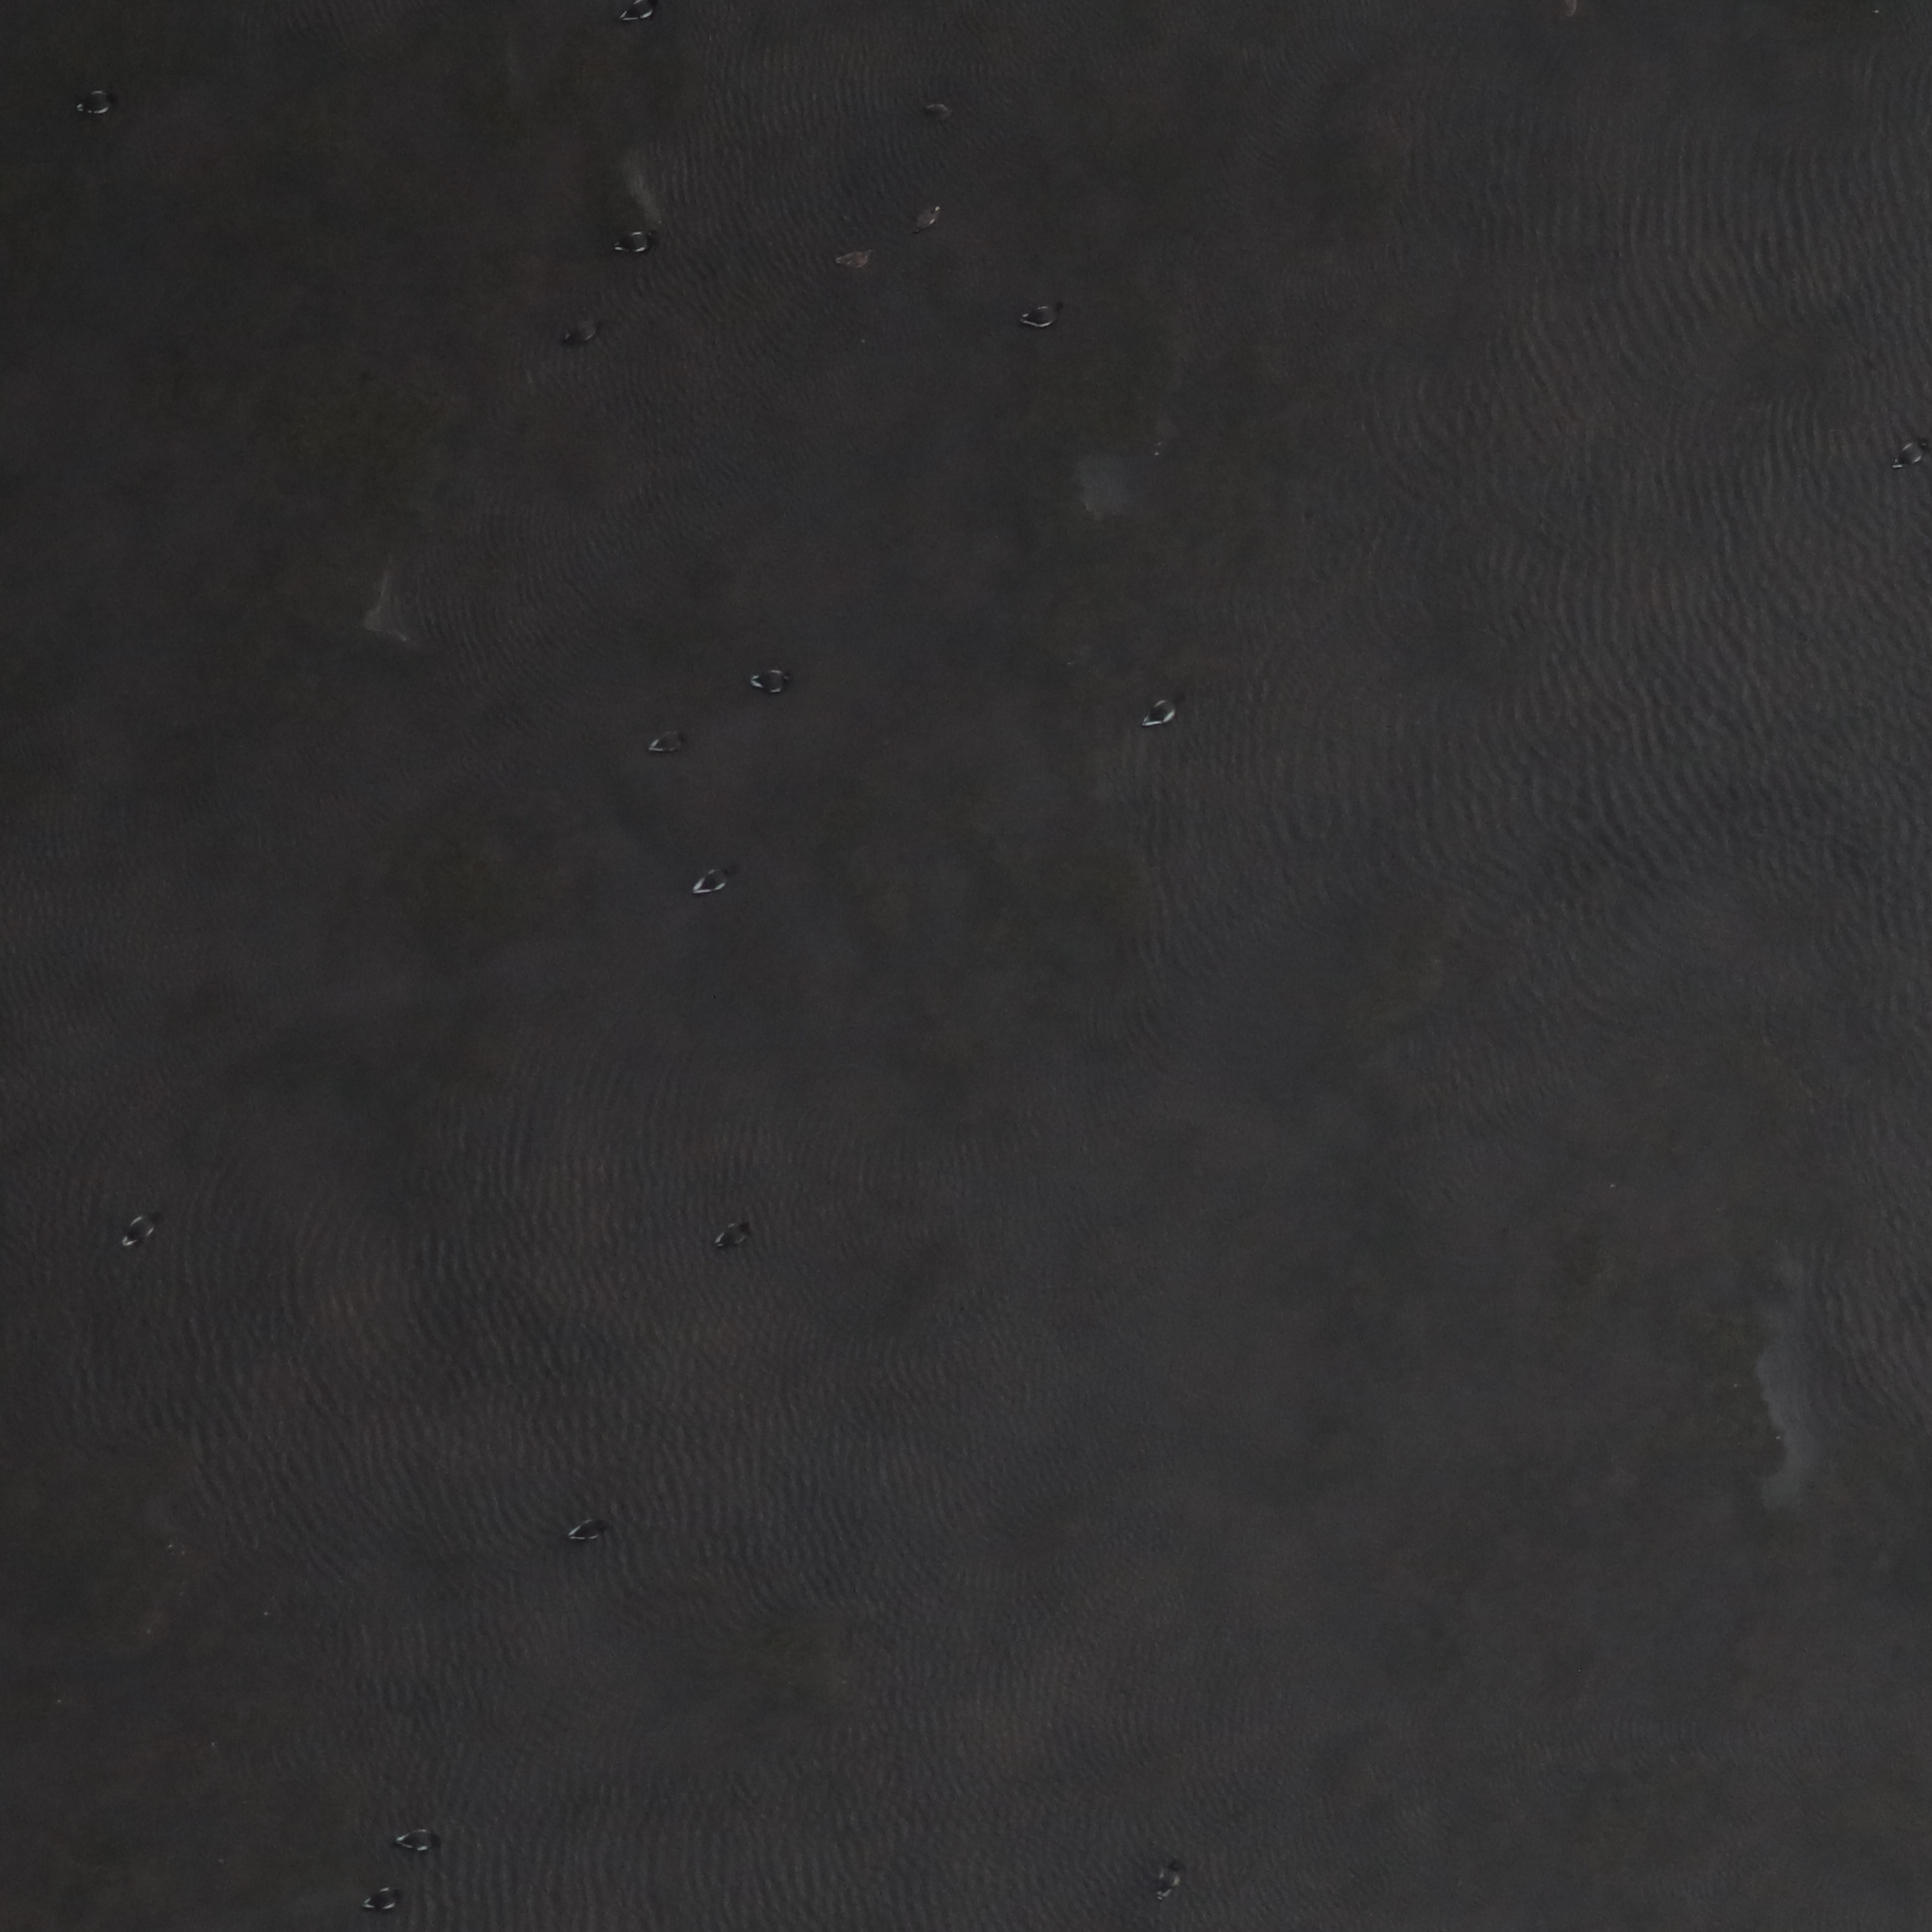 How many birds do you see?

19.